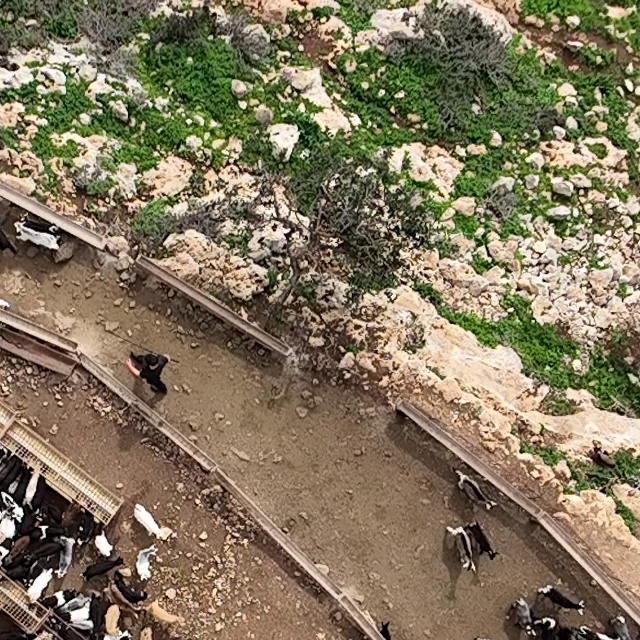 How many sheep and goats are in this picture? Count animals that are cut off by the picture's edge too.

56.